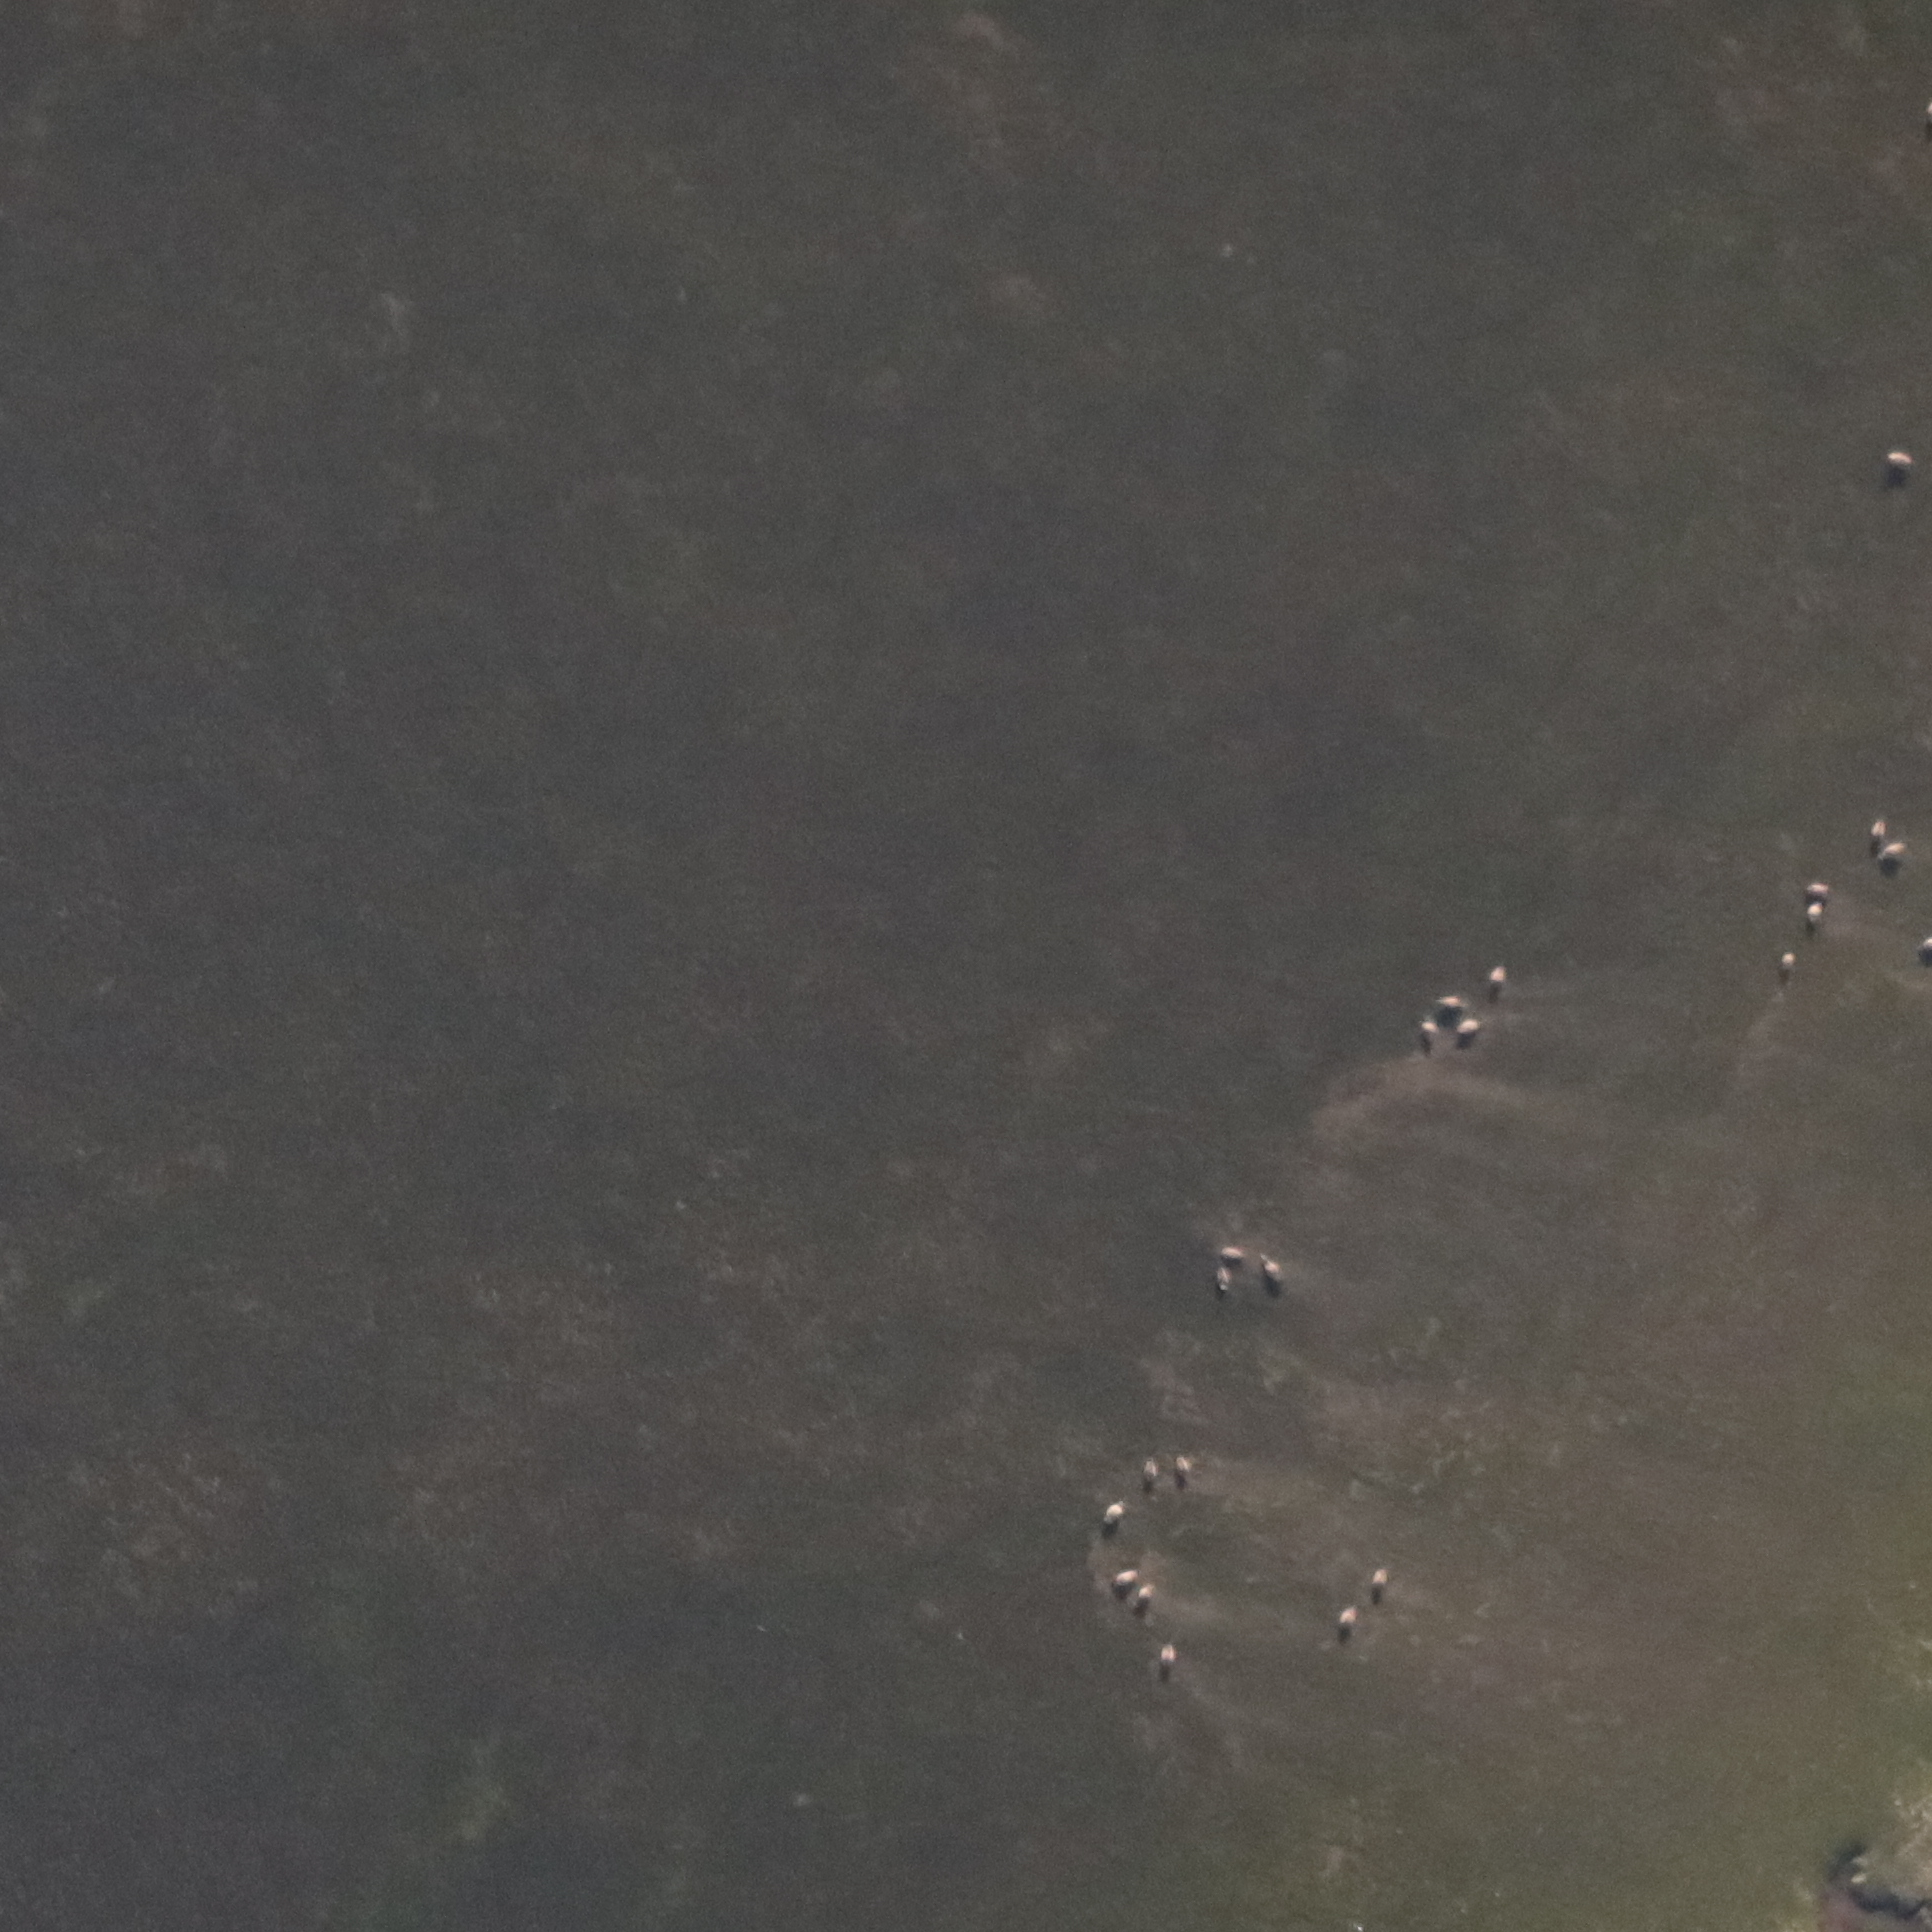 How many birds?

21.